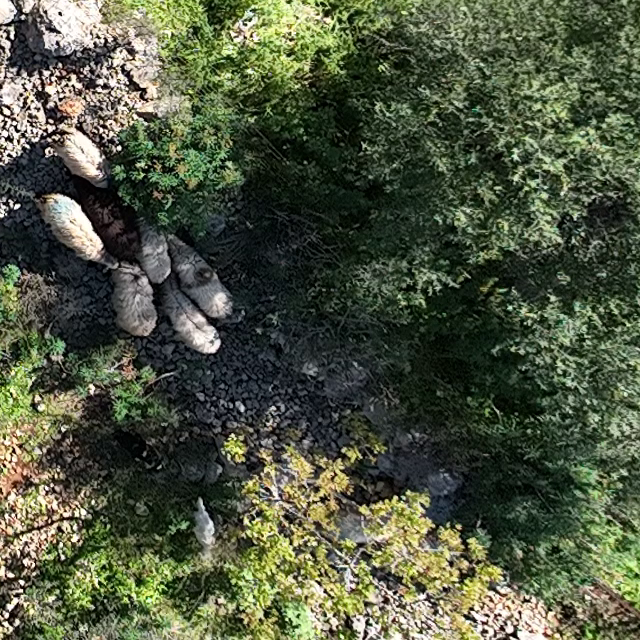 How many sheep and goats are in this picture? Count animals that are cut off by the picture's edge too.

8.